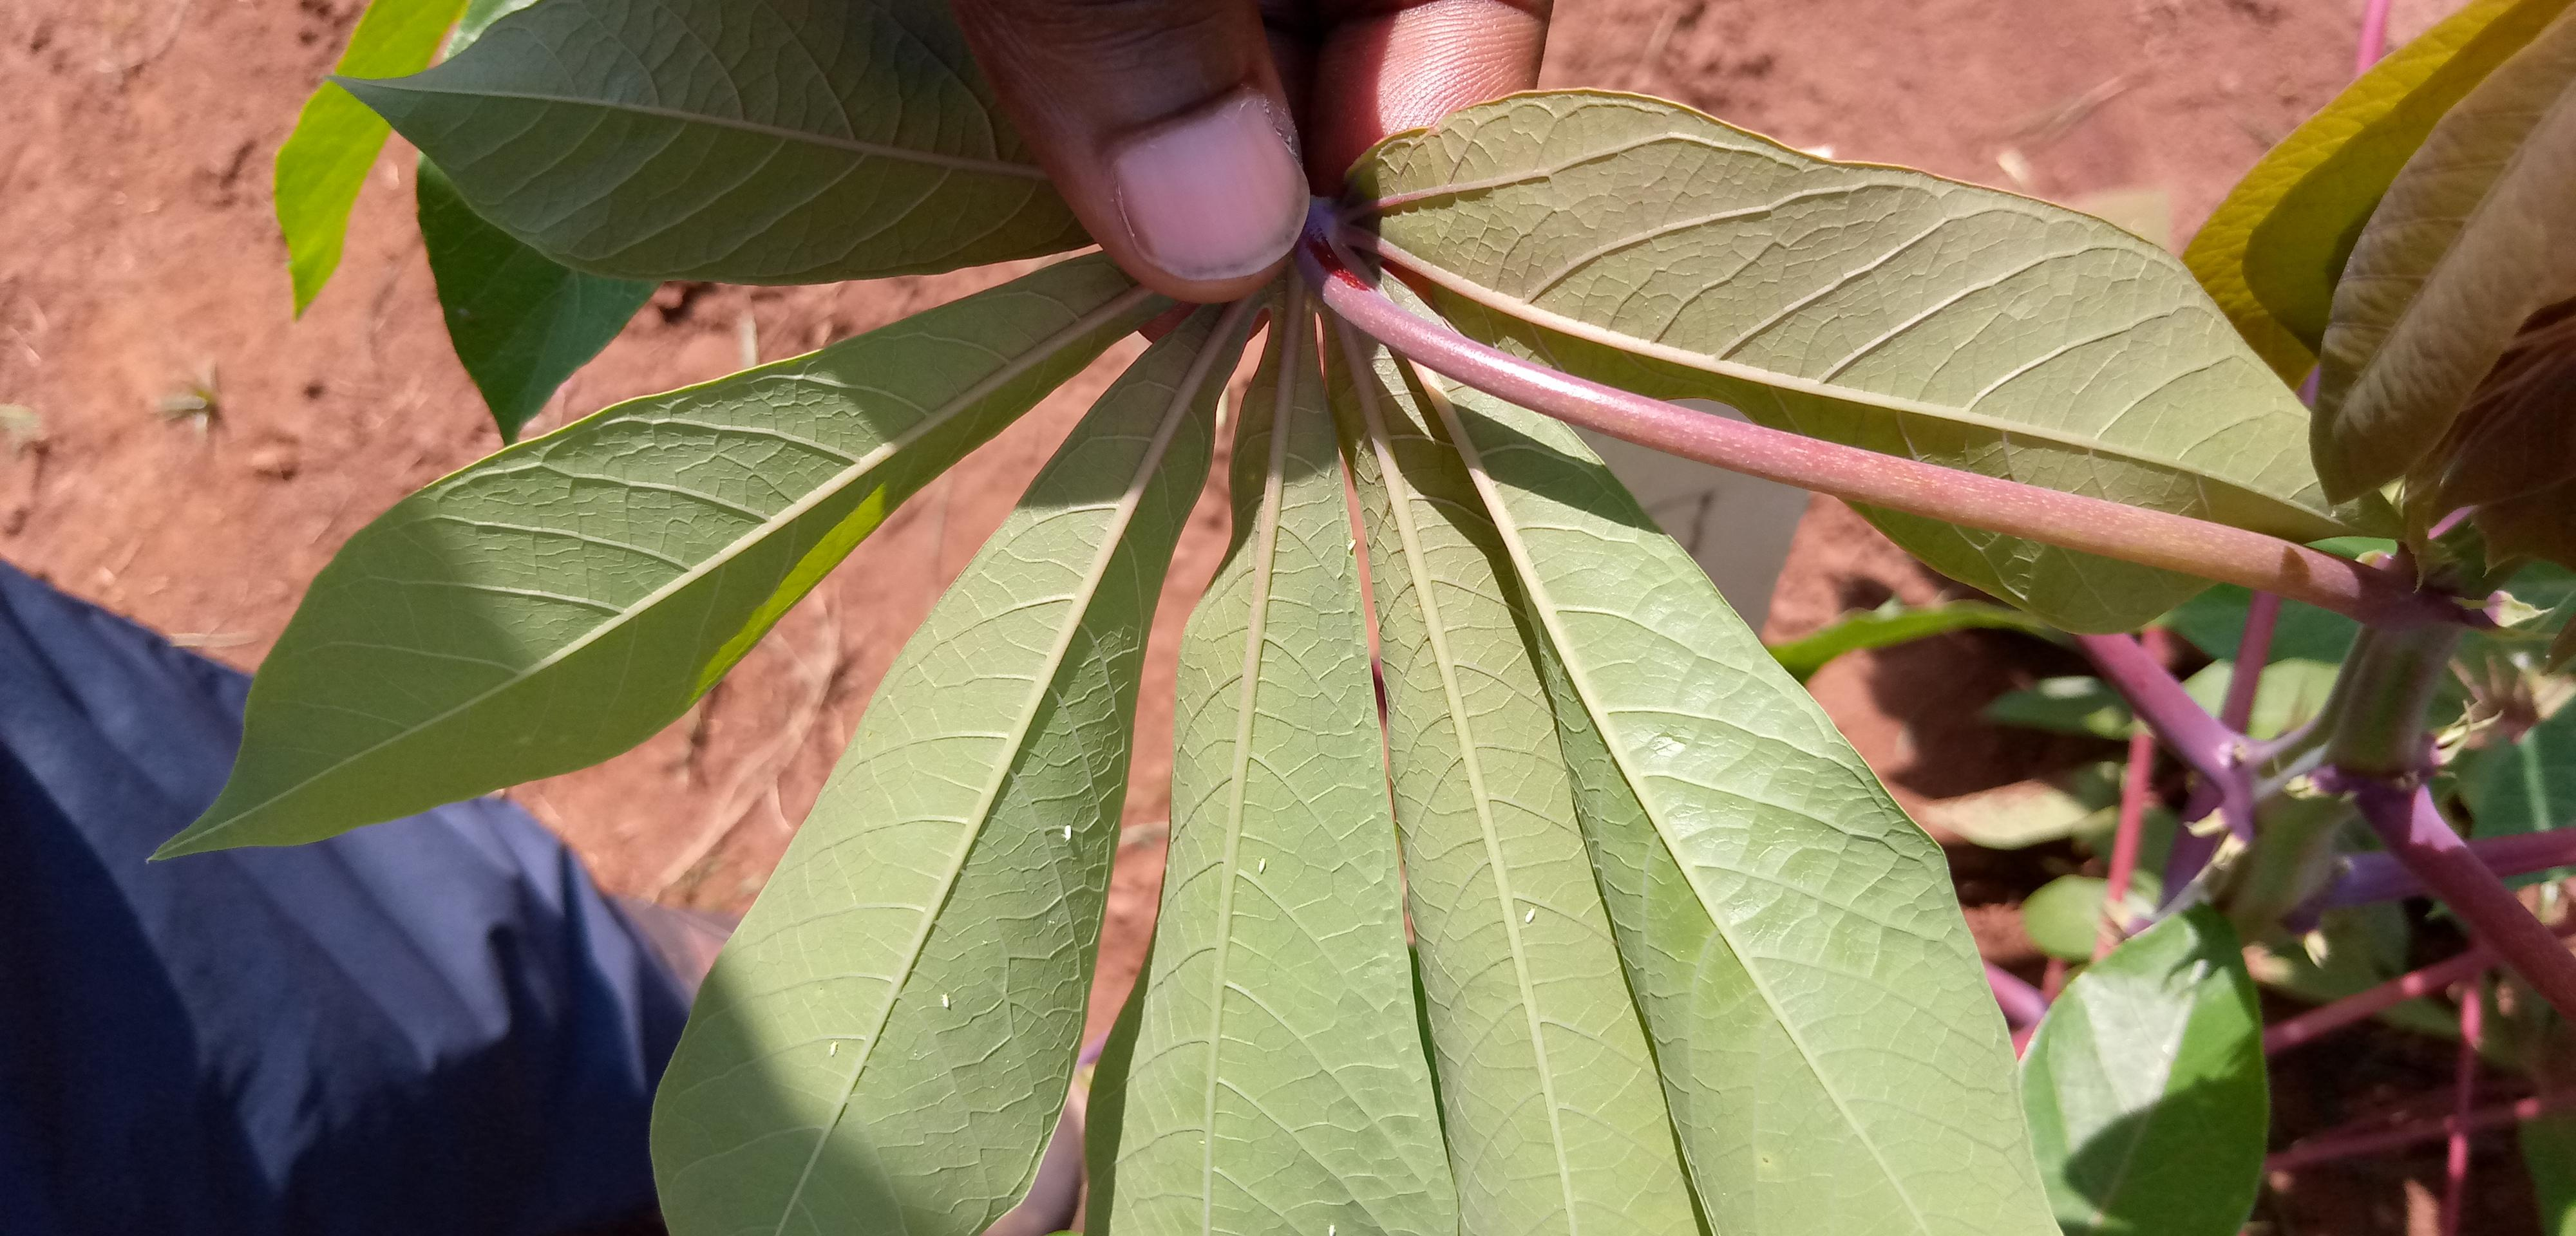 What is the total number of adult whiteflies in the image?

7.